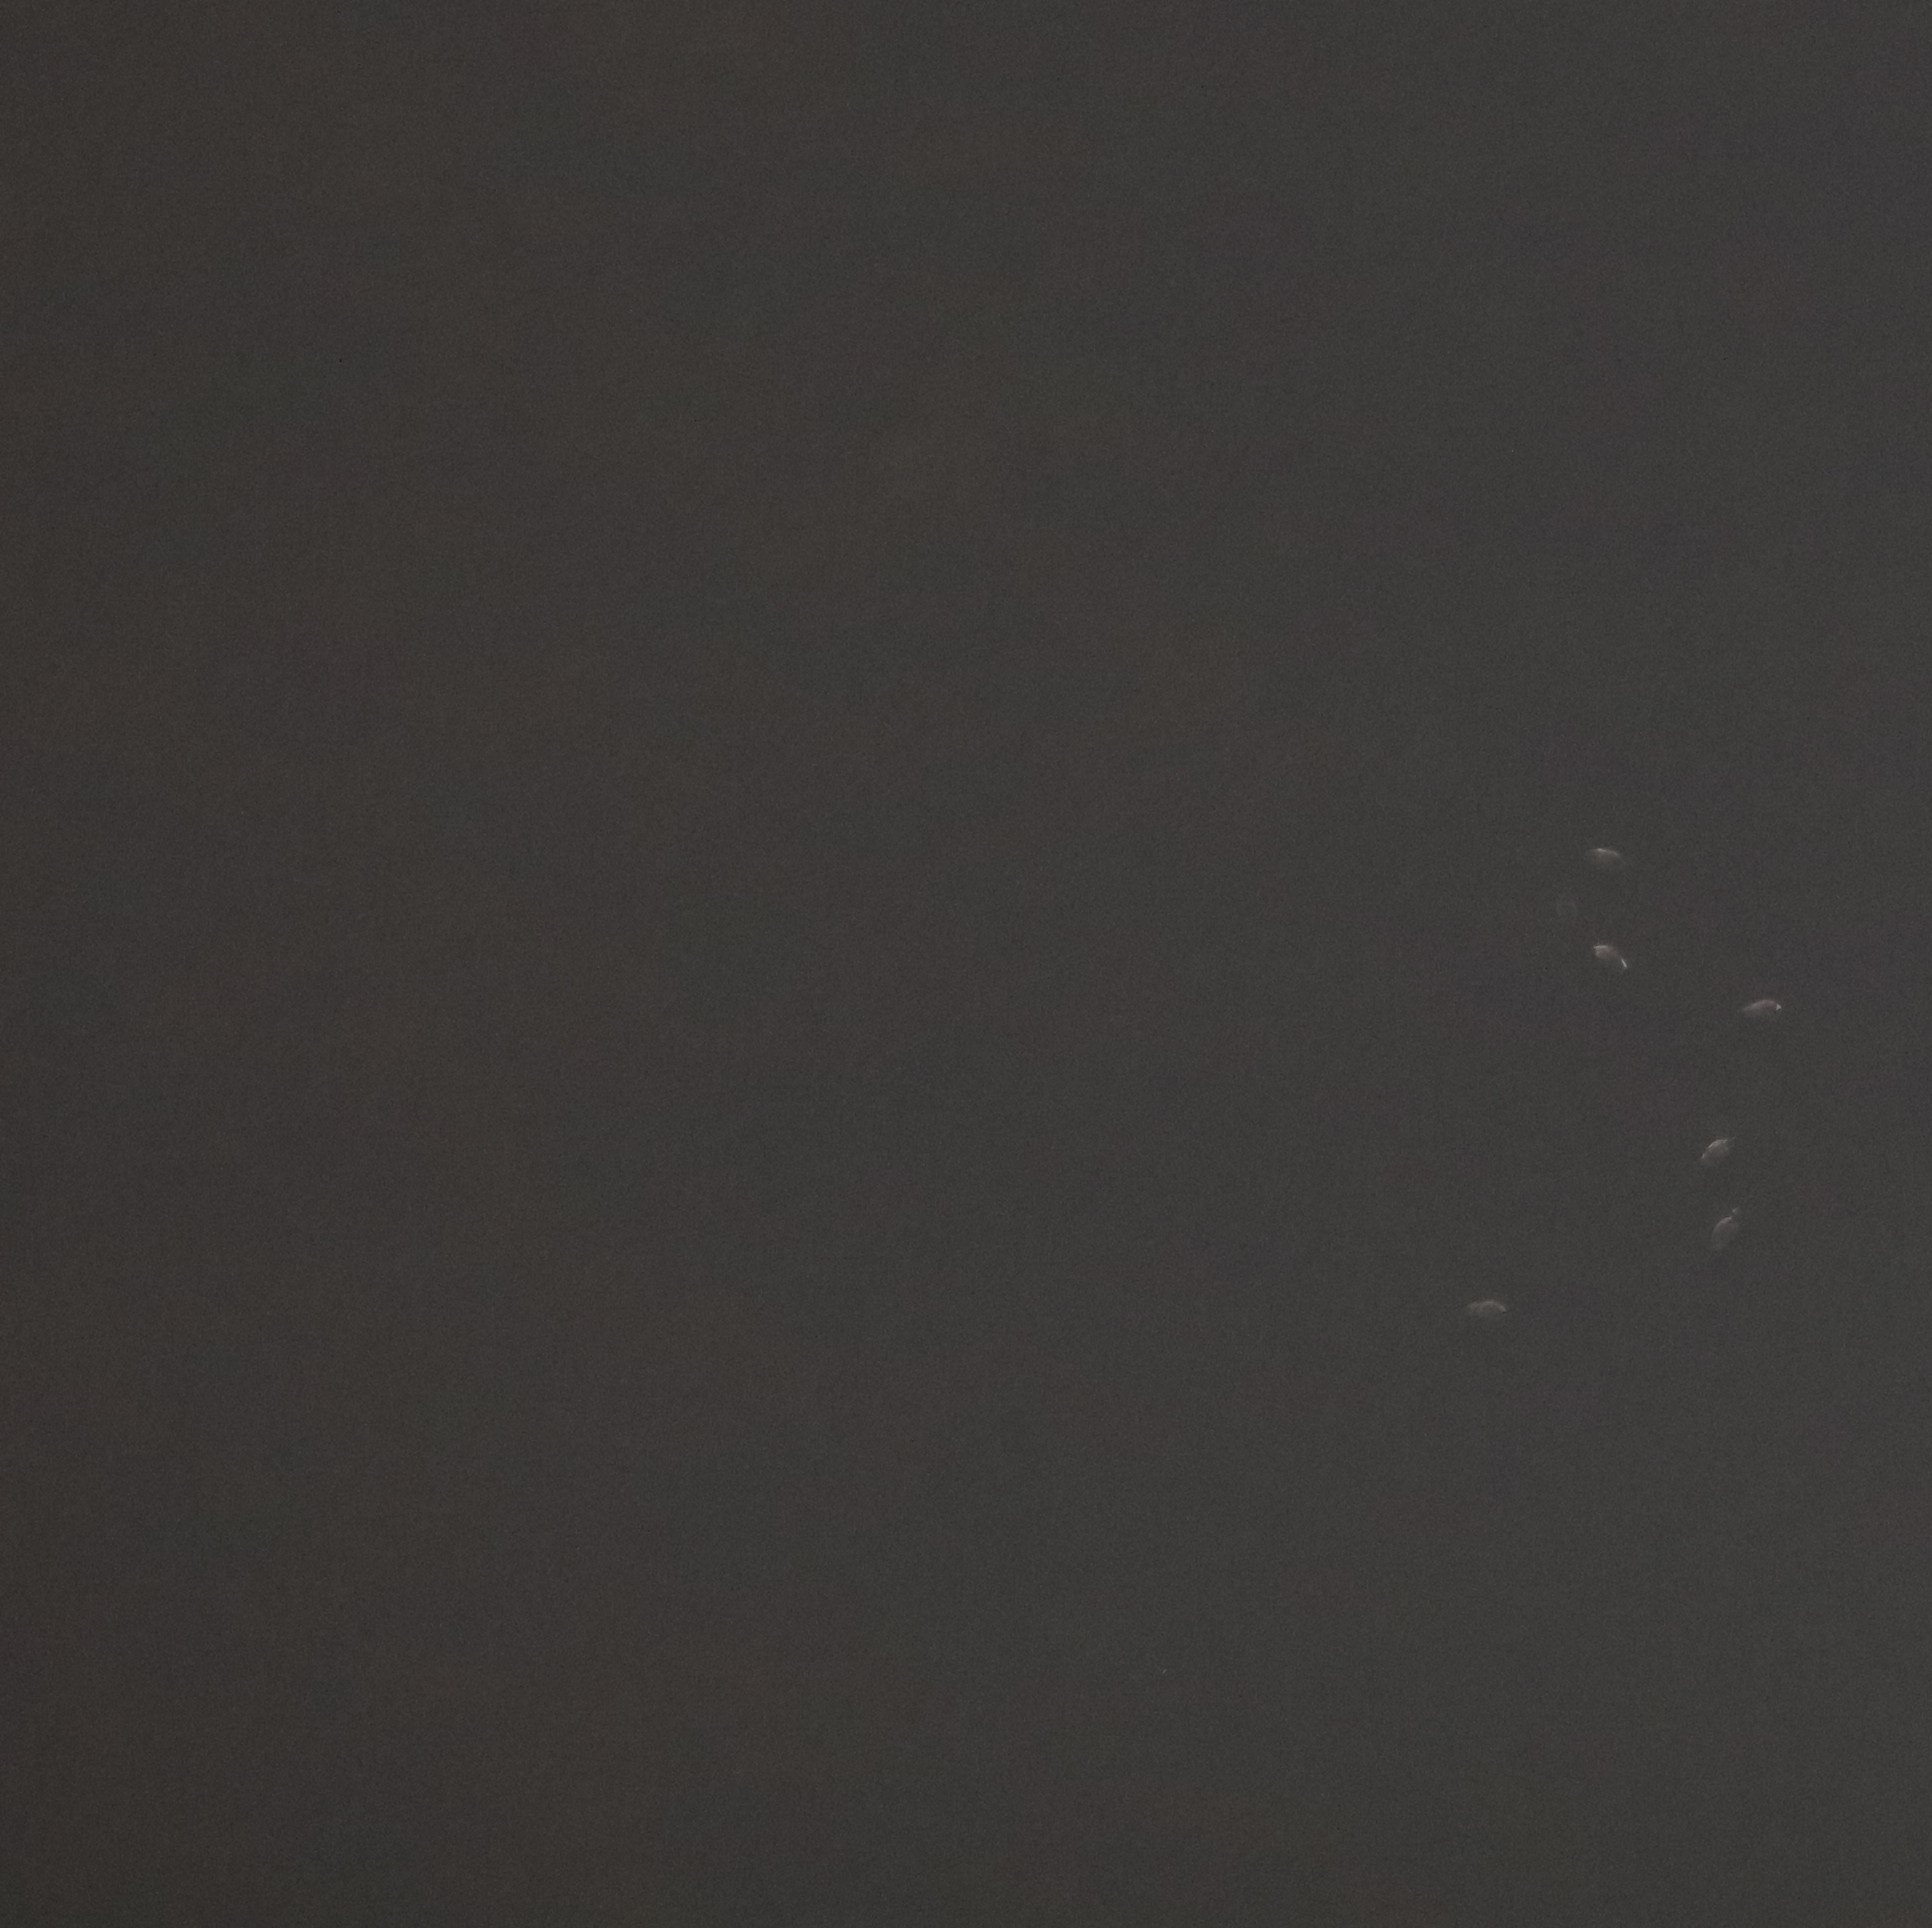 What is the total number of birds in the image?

6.